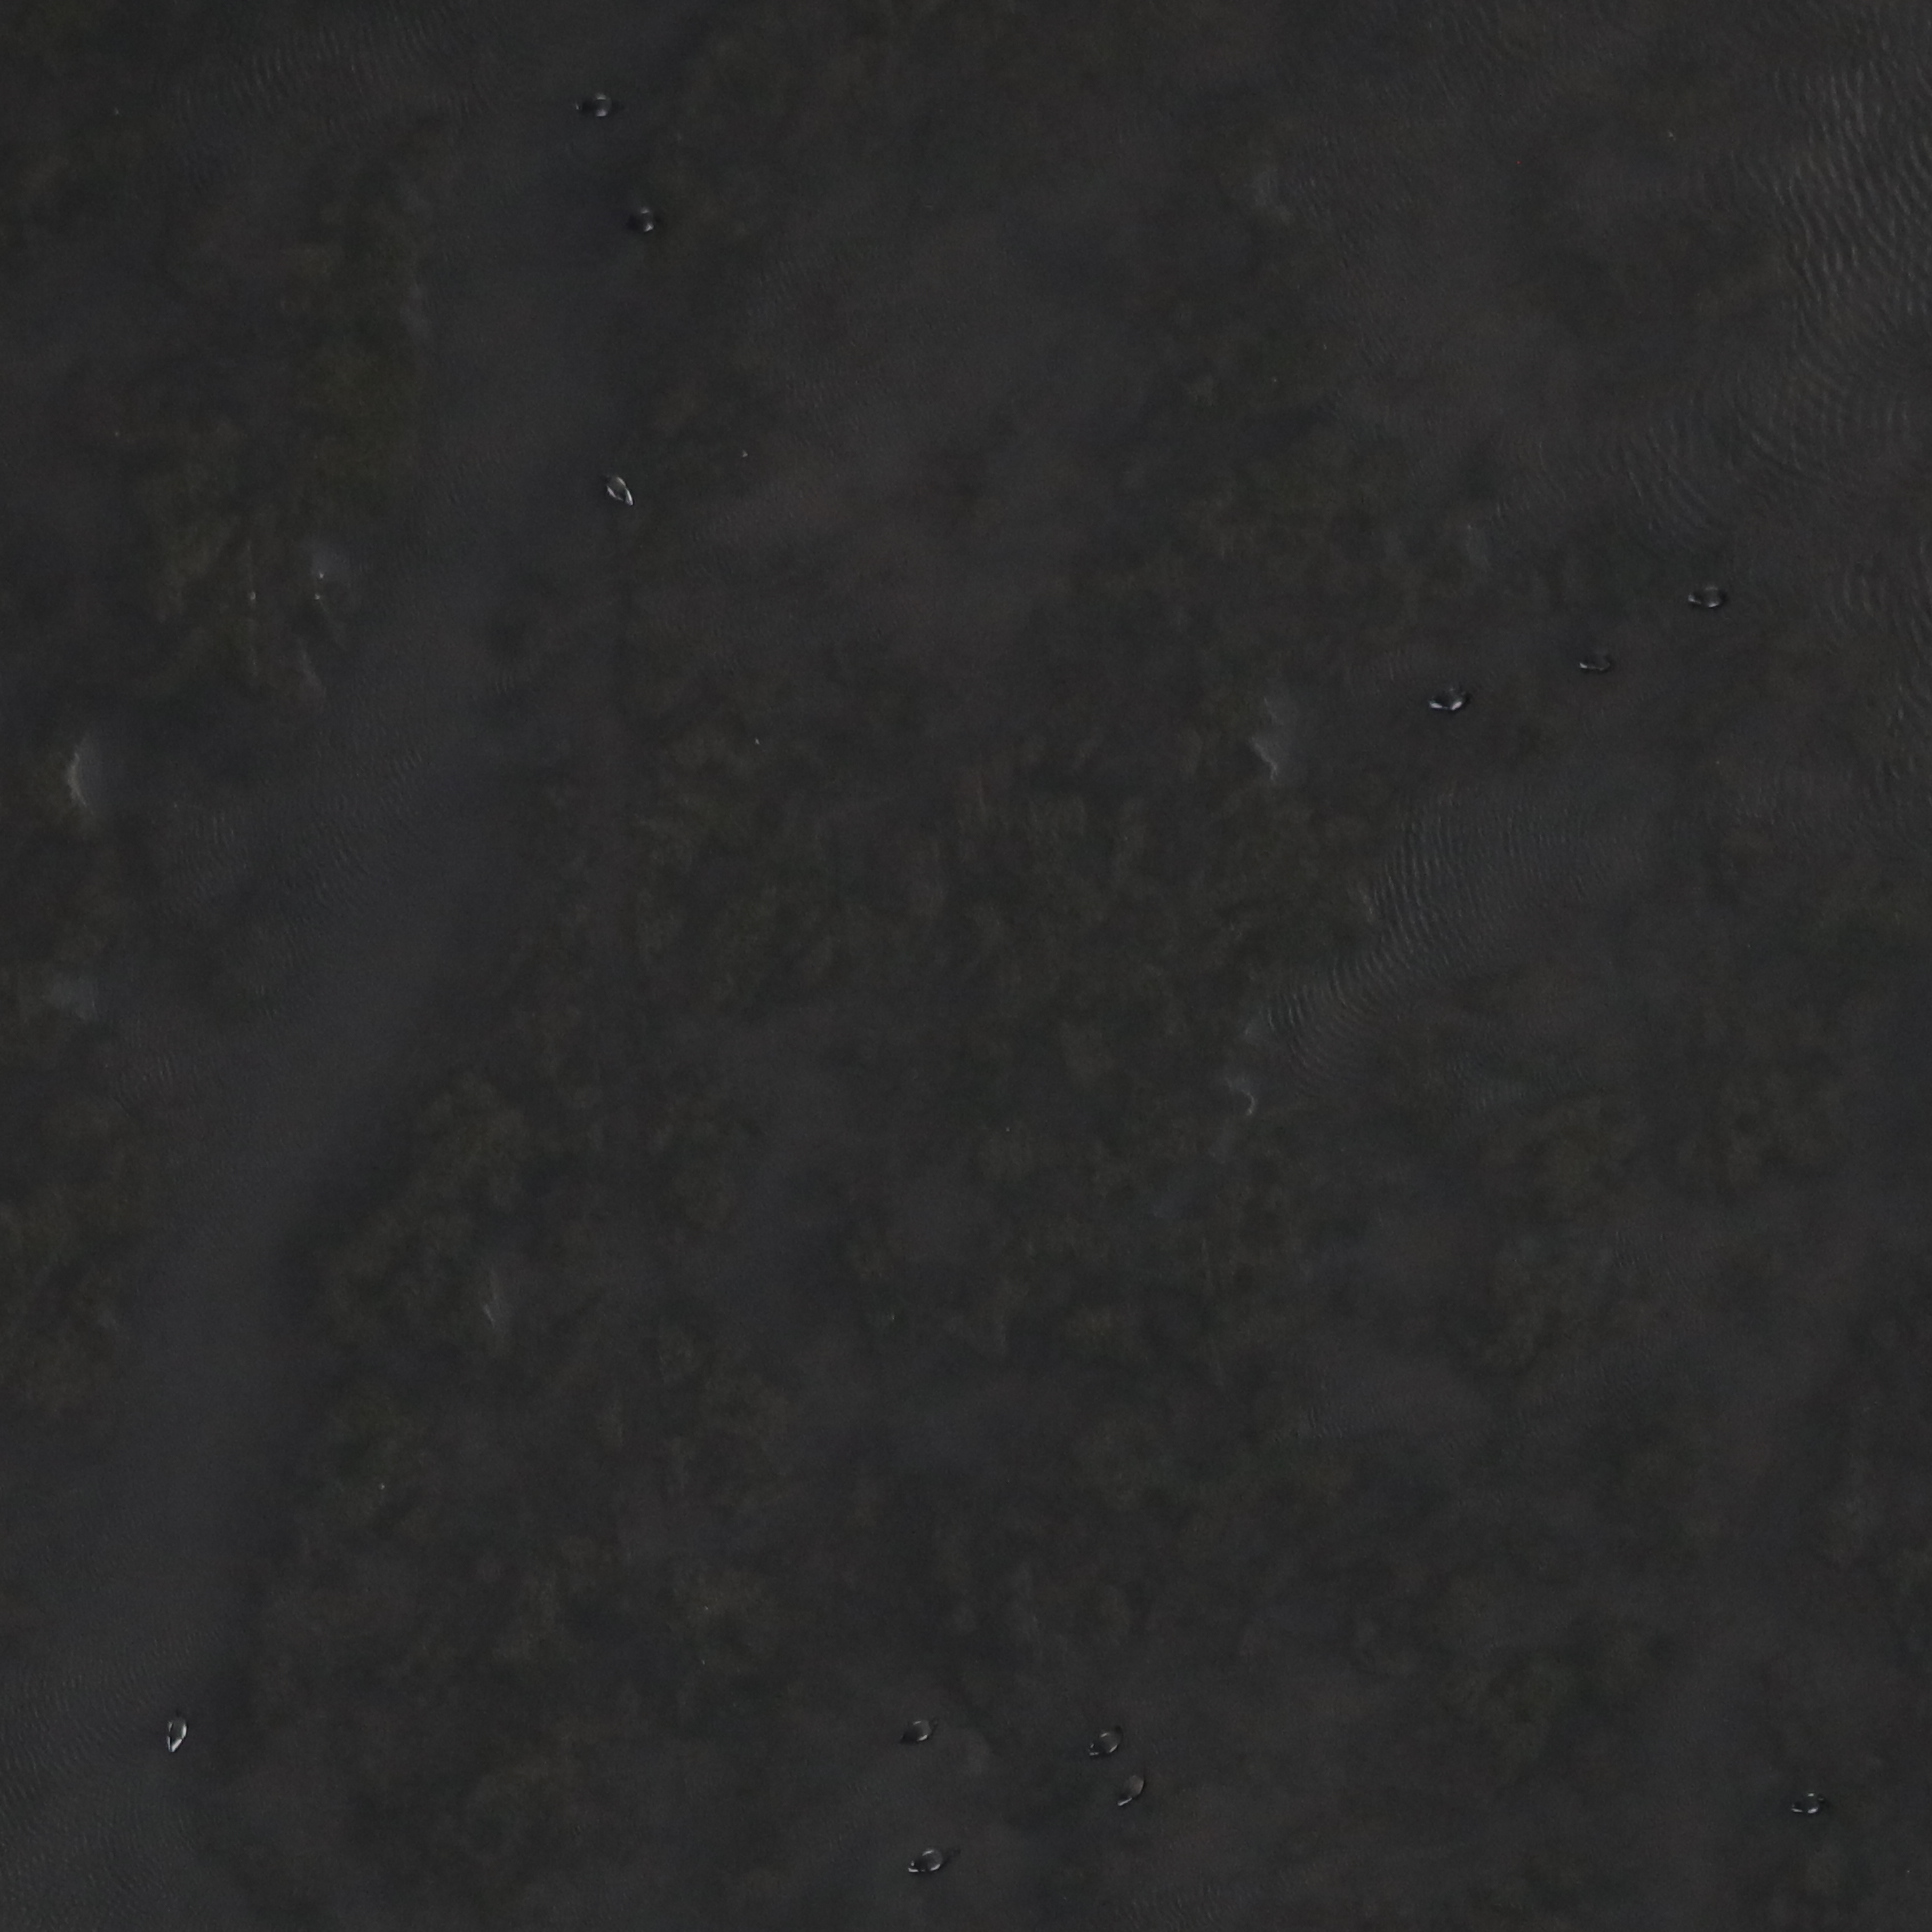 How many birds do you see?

12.